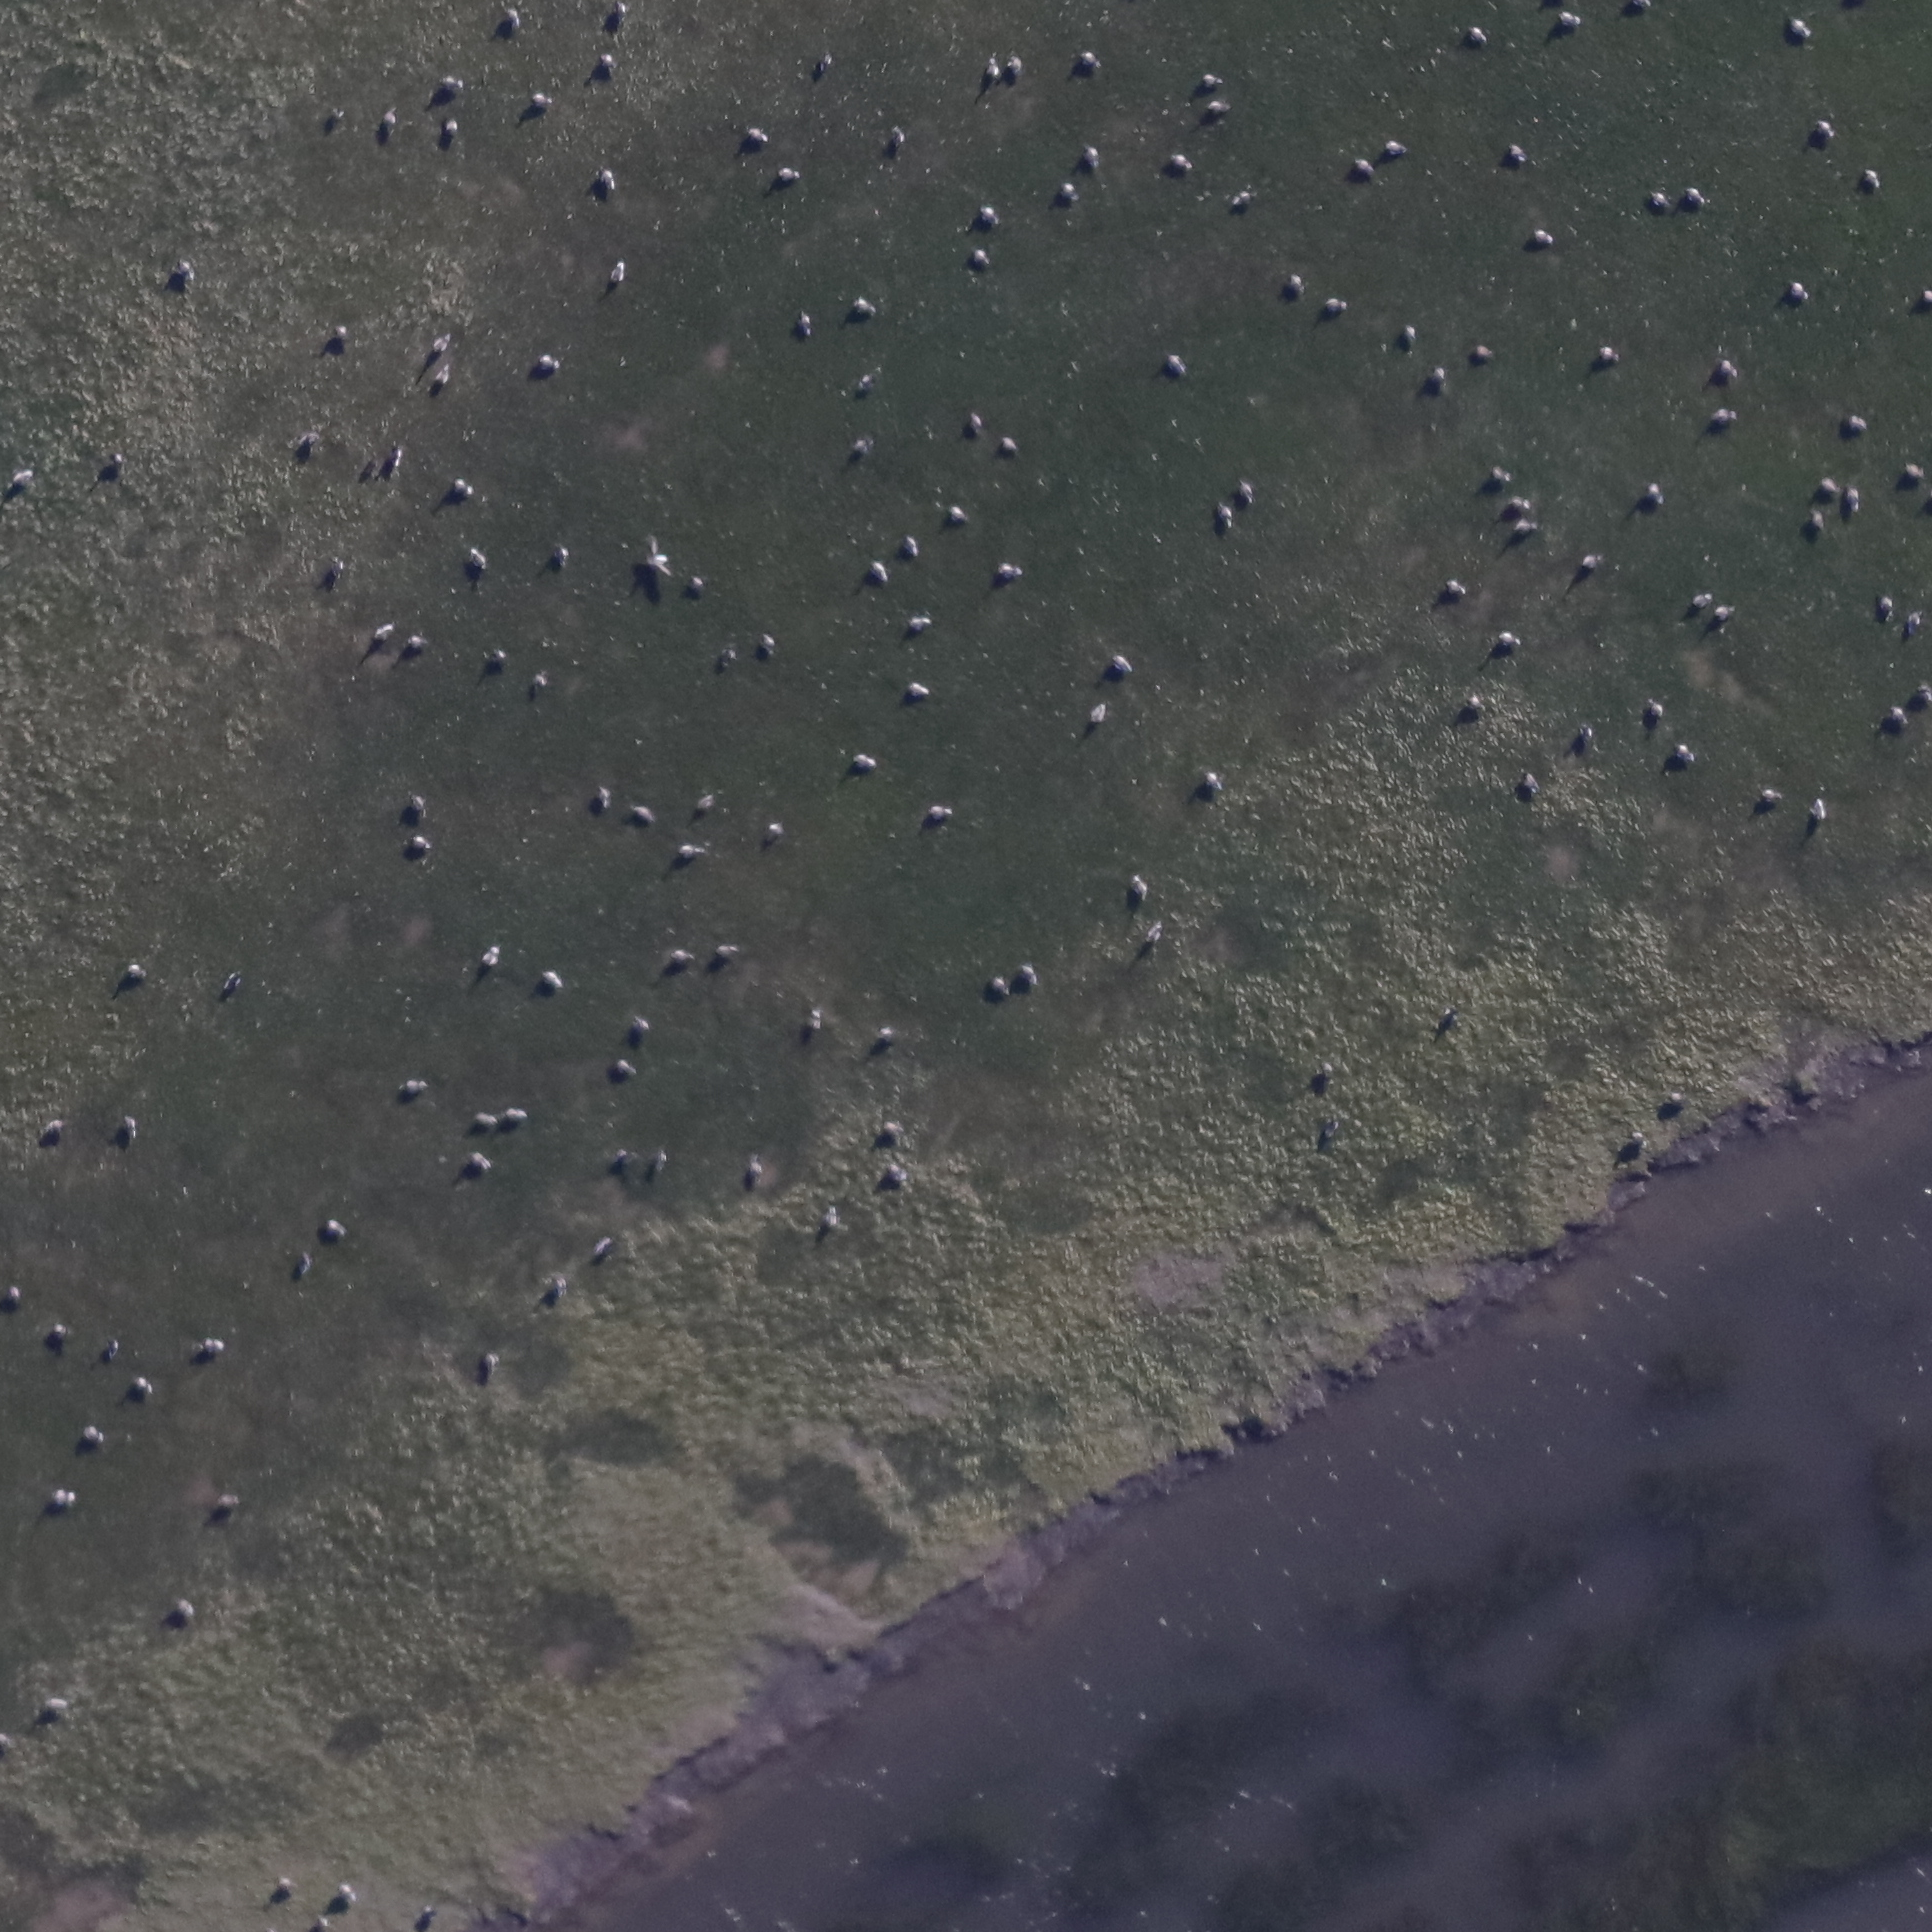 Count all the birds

170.